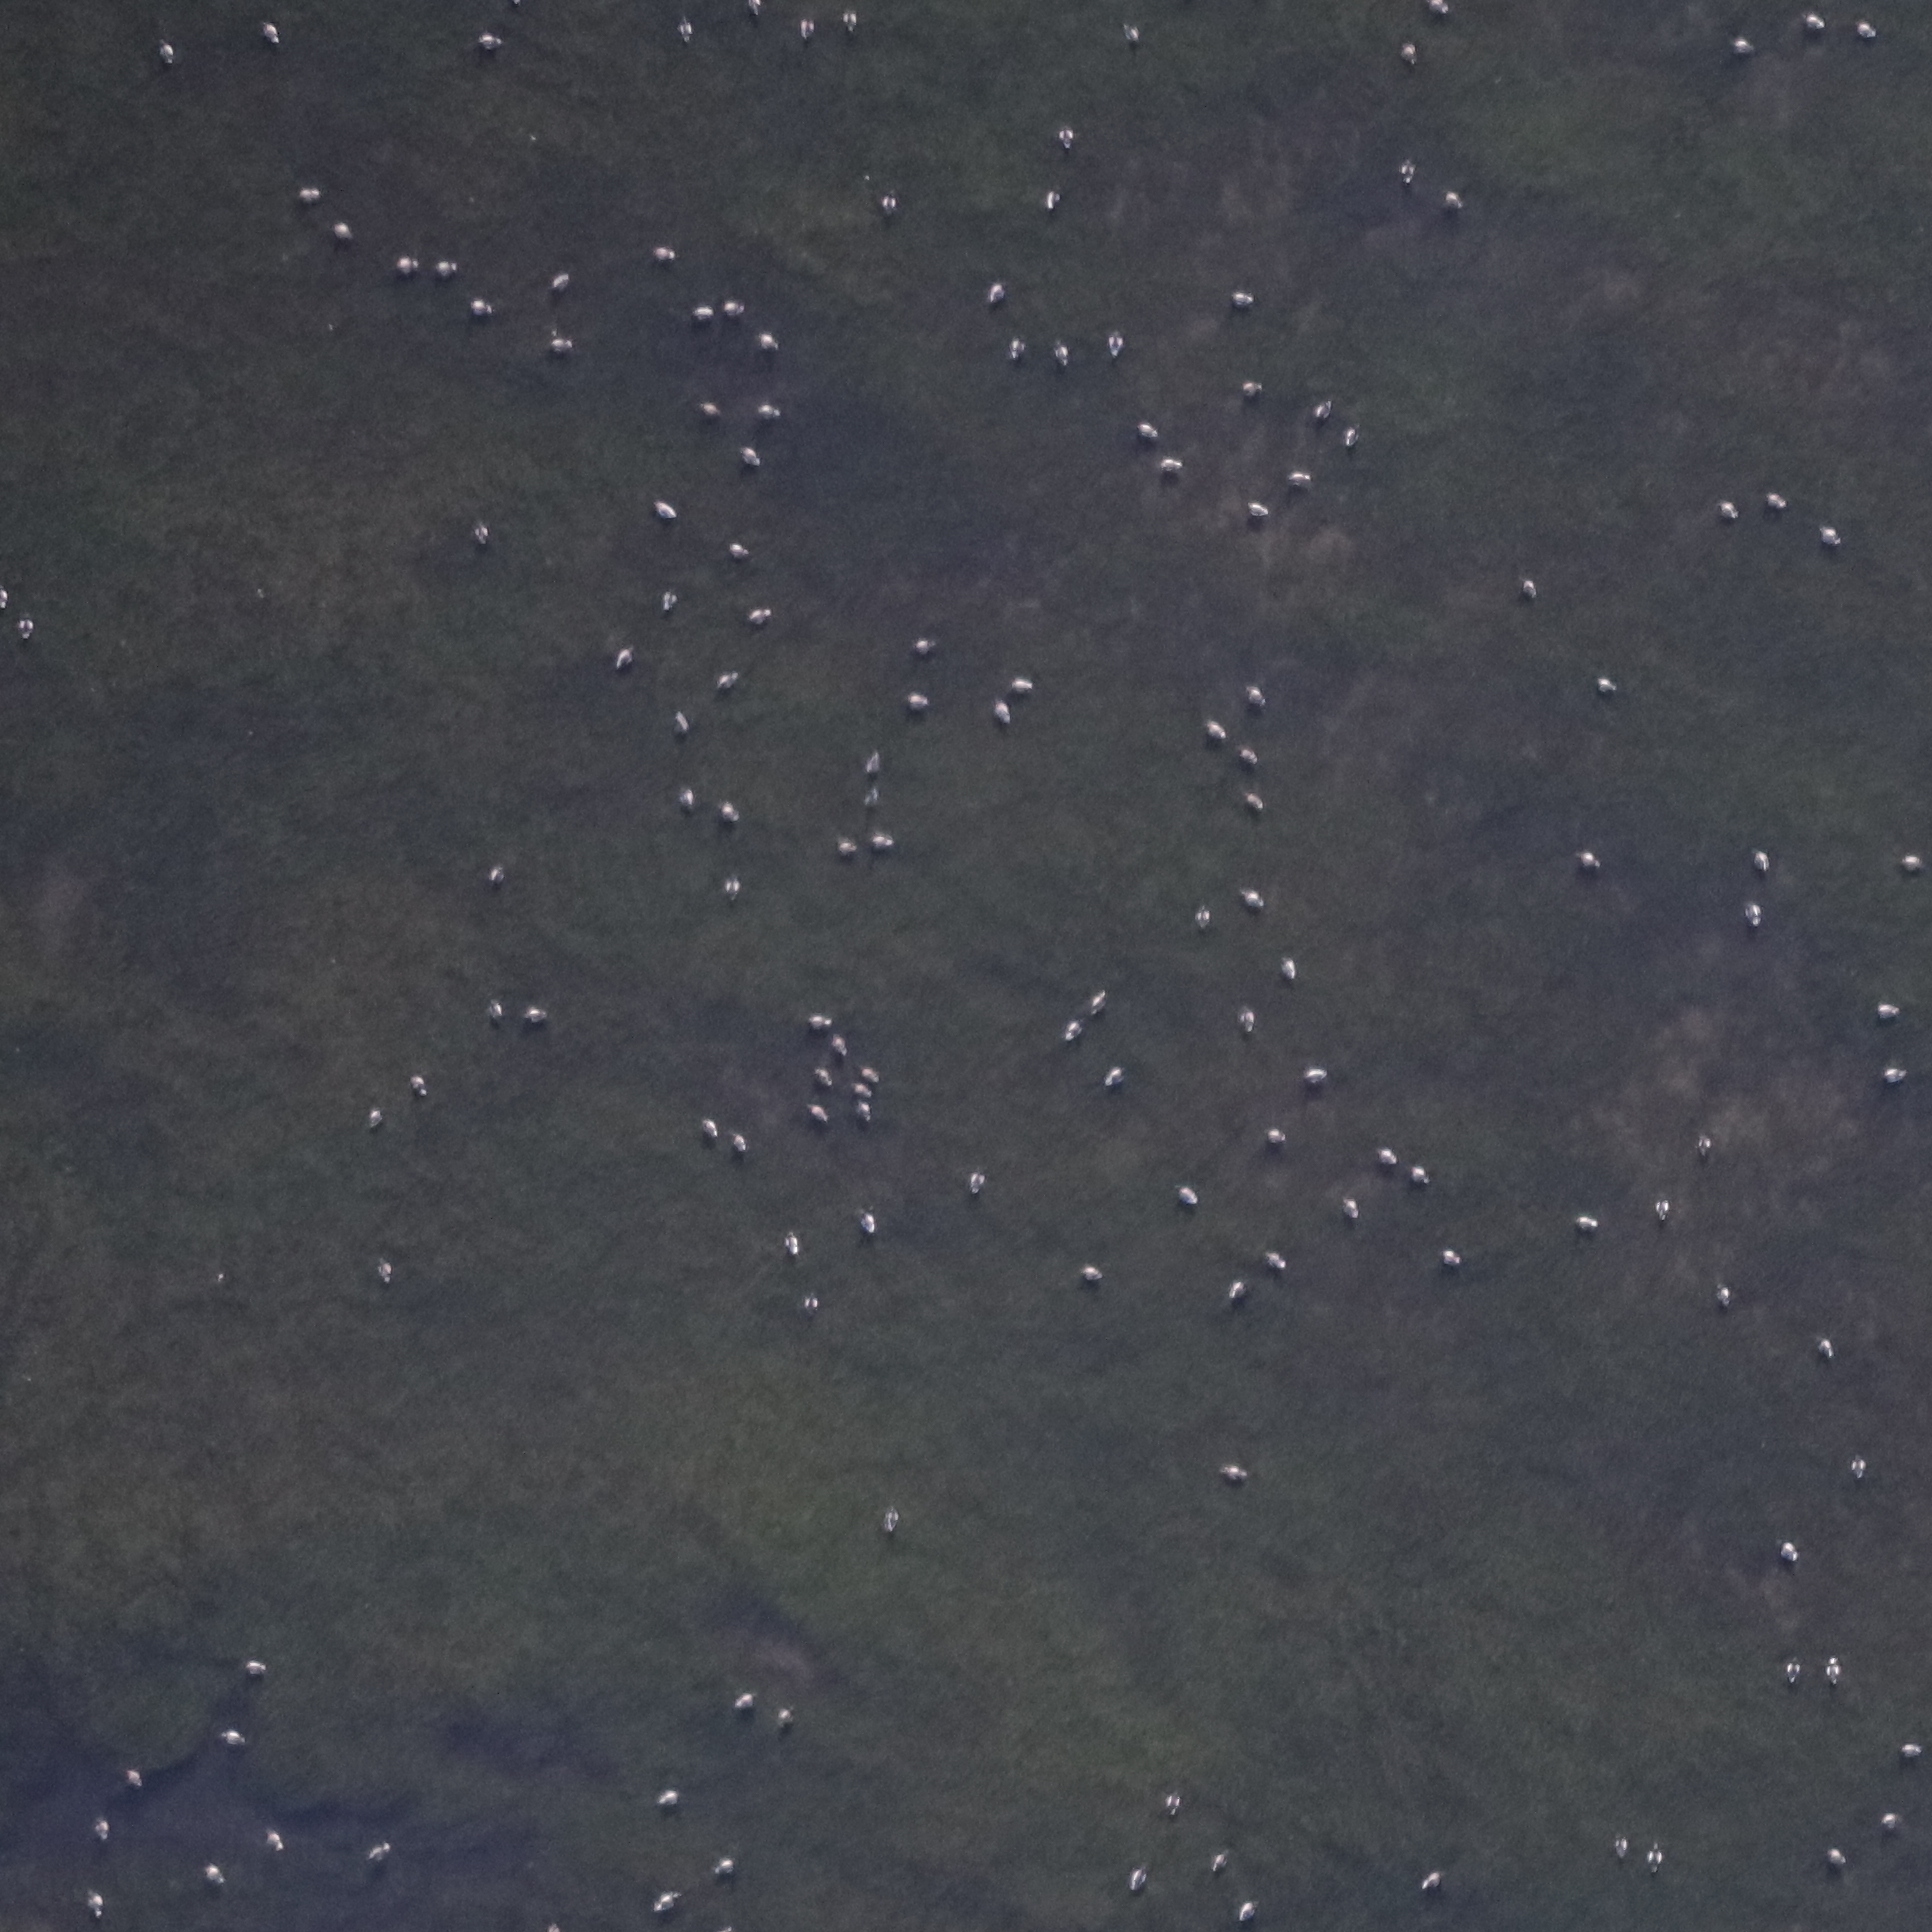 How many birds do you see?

151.